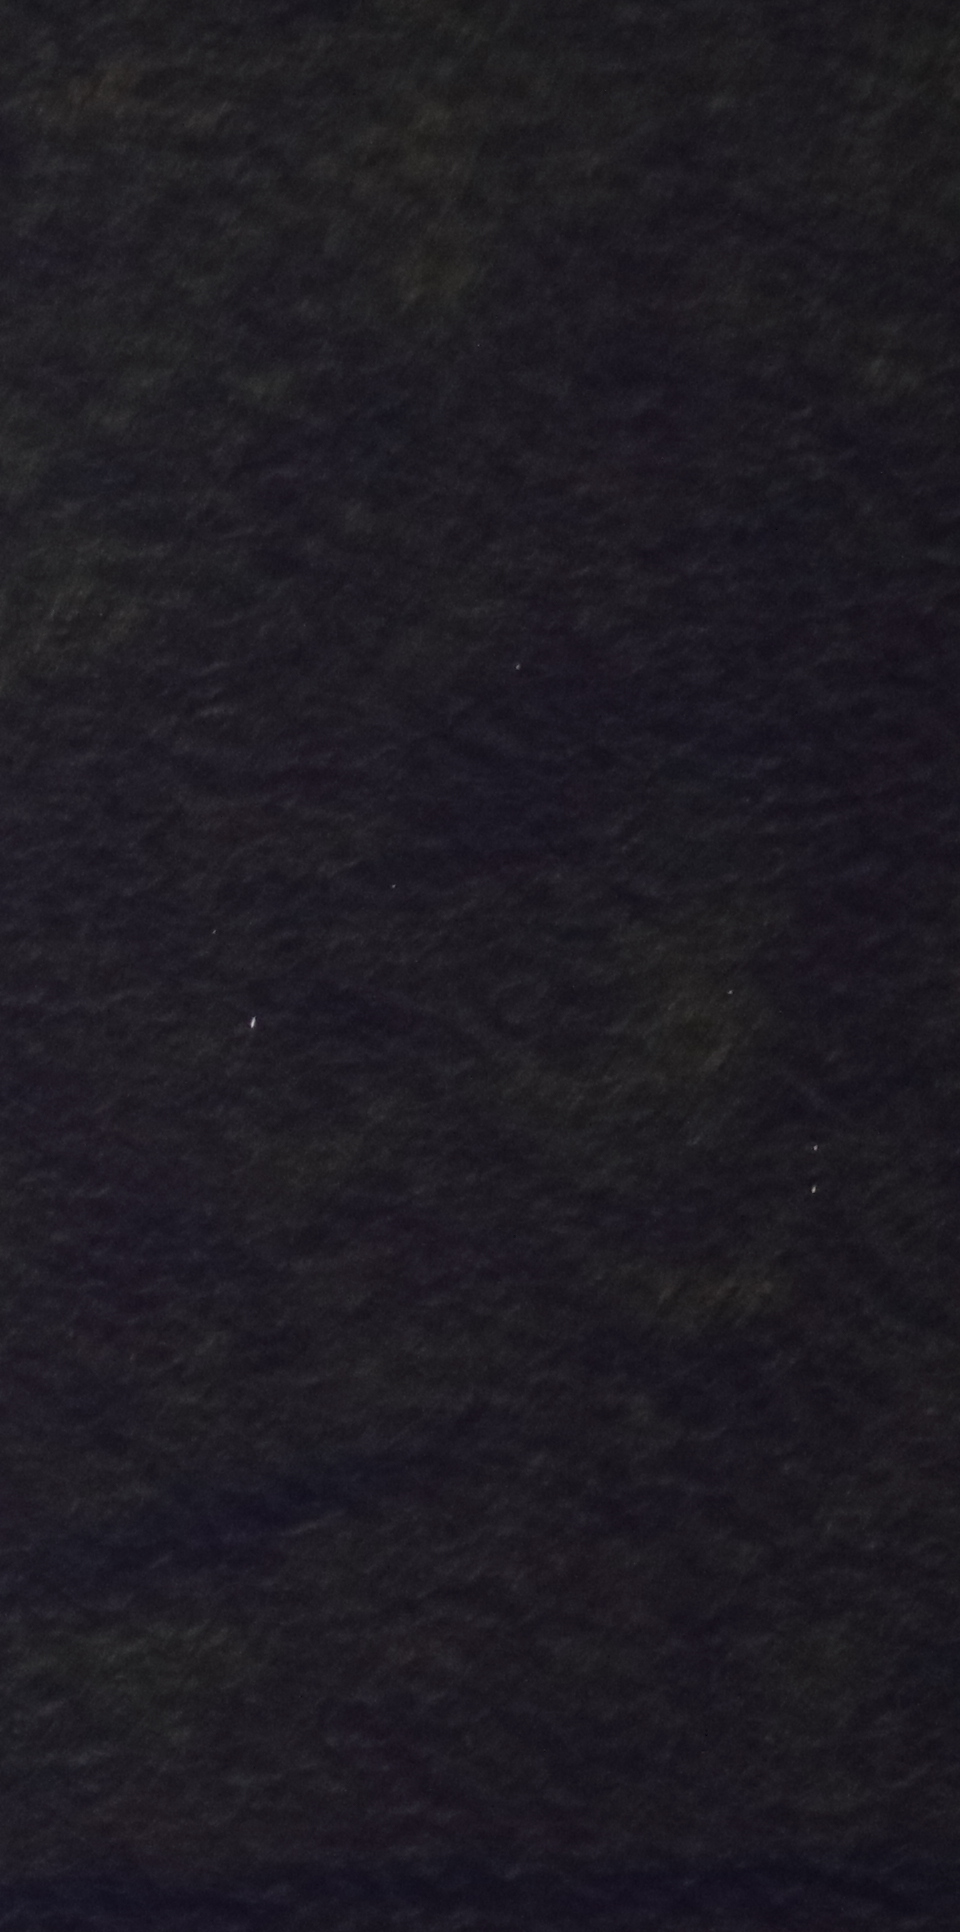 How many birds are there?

0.